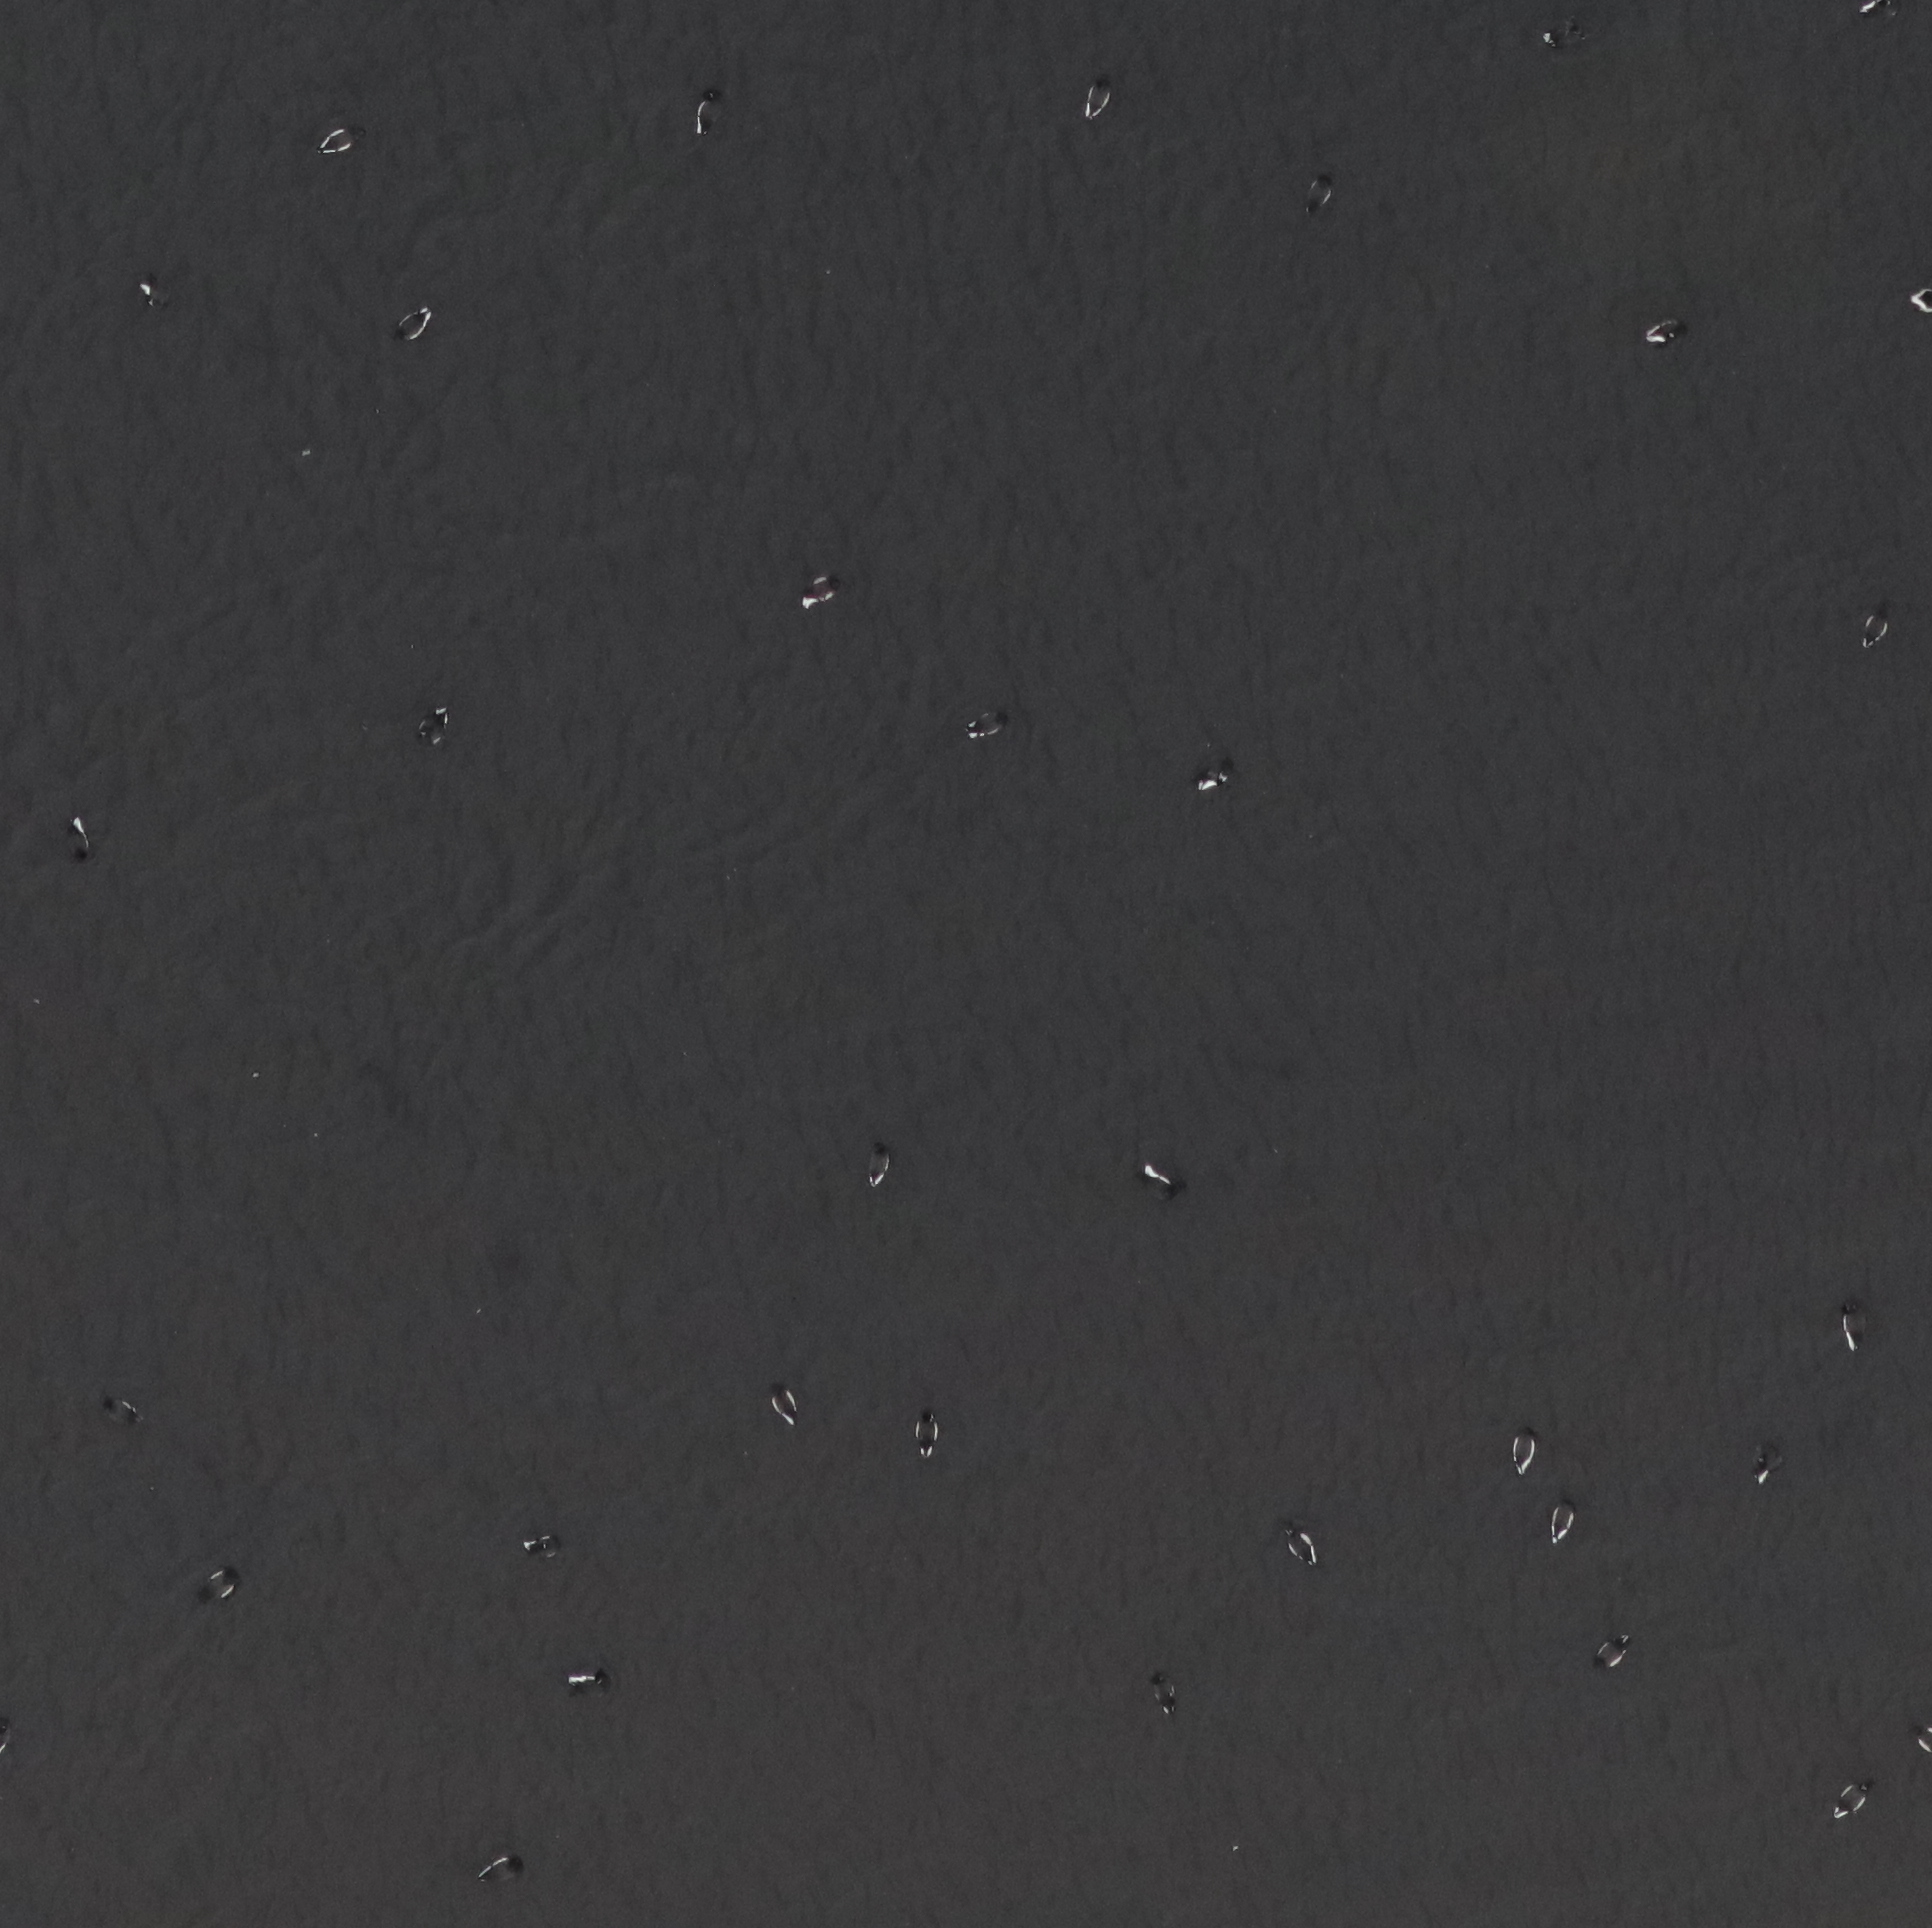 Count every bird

34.